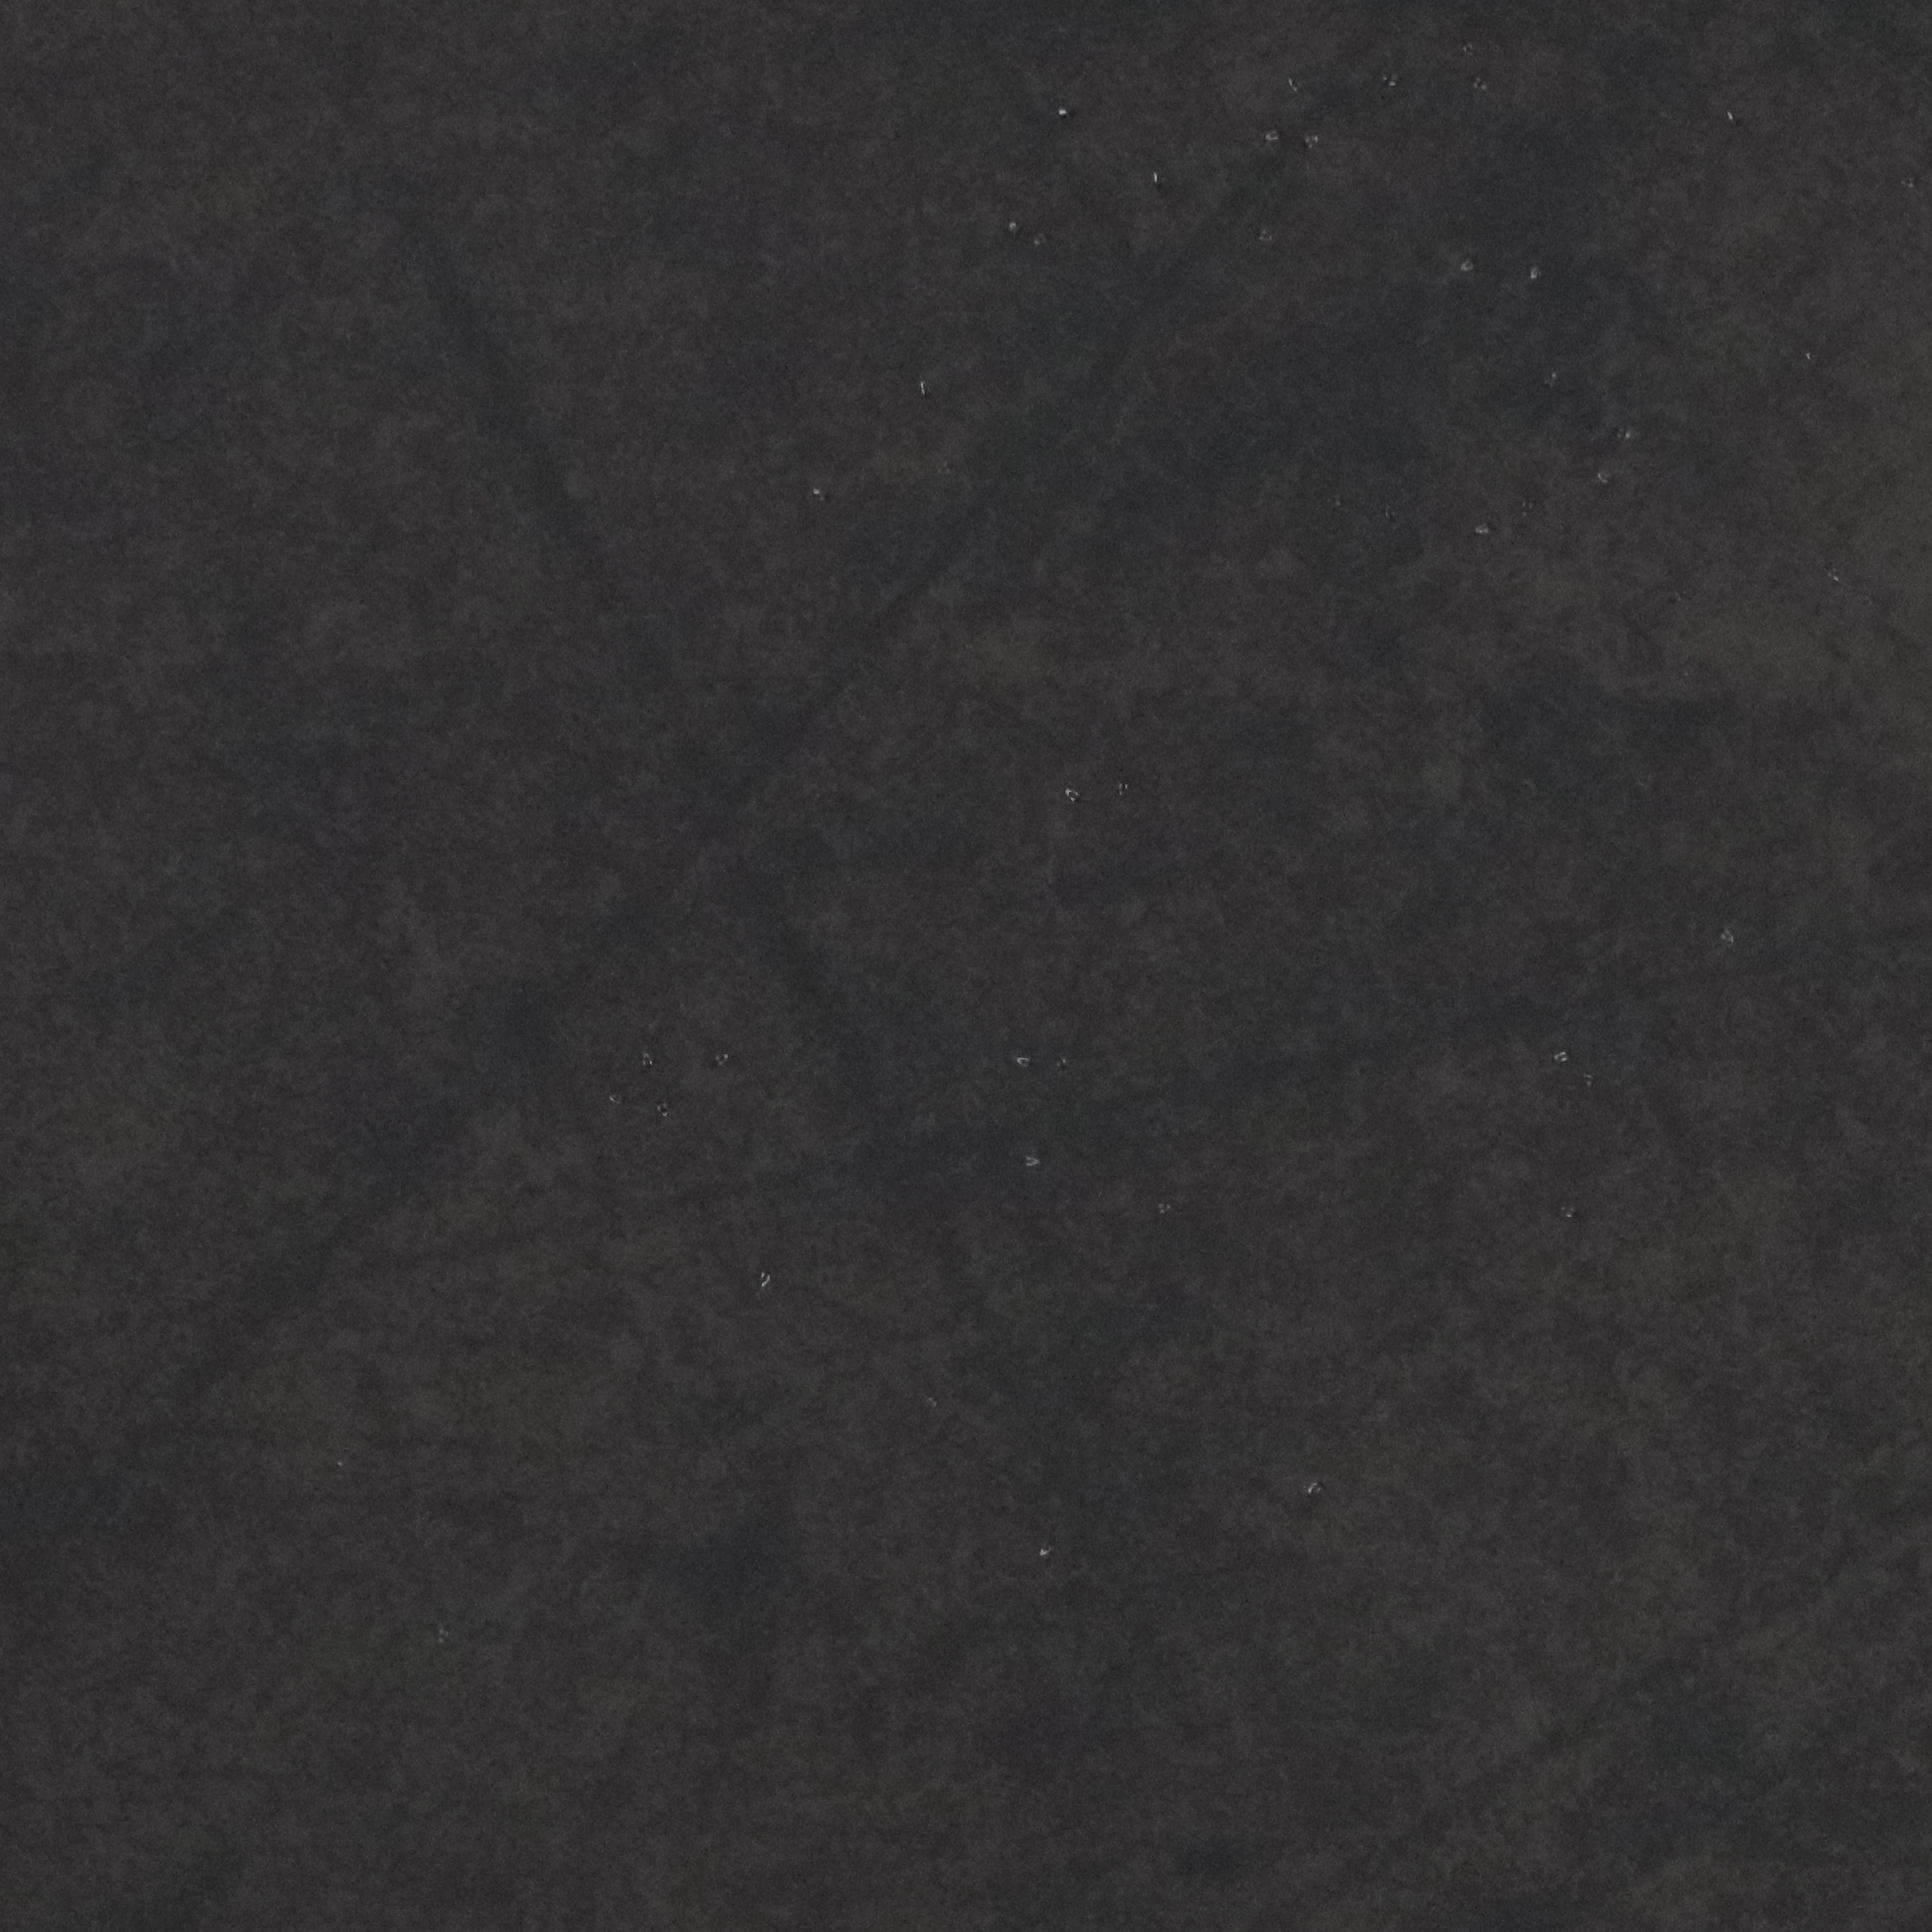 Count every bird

46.